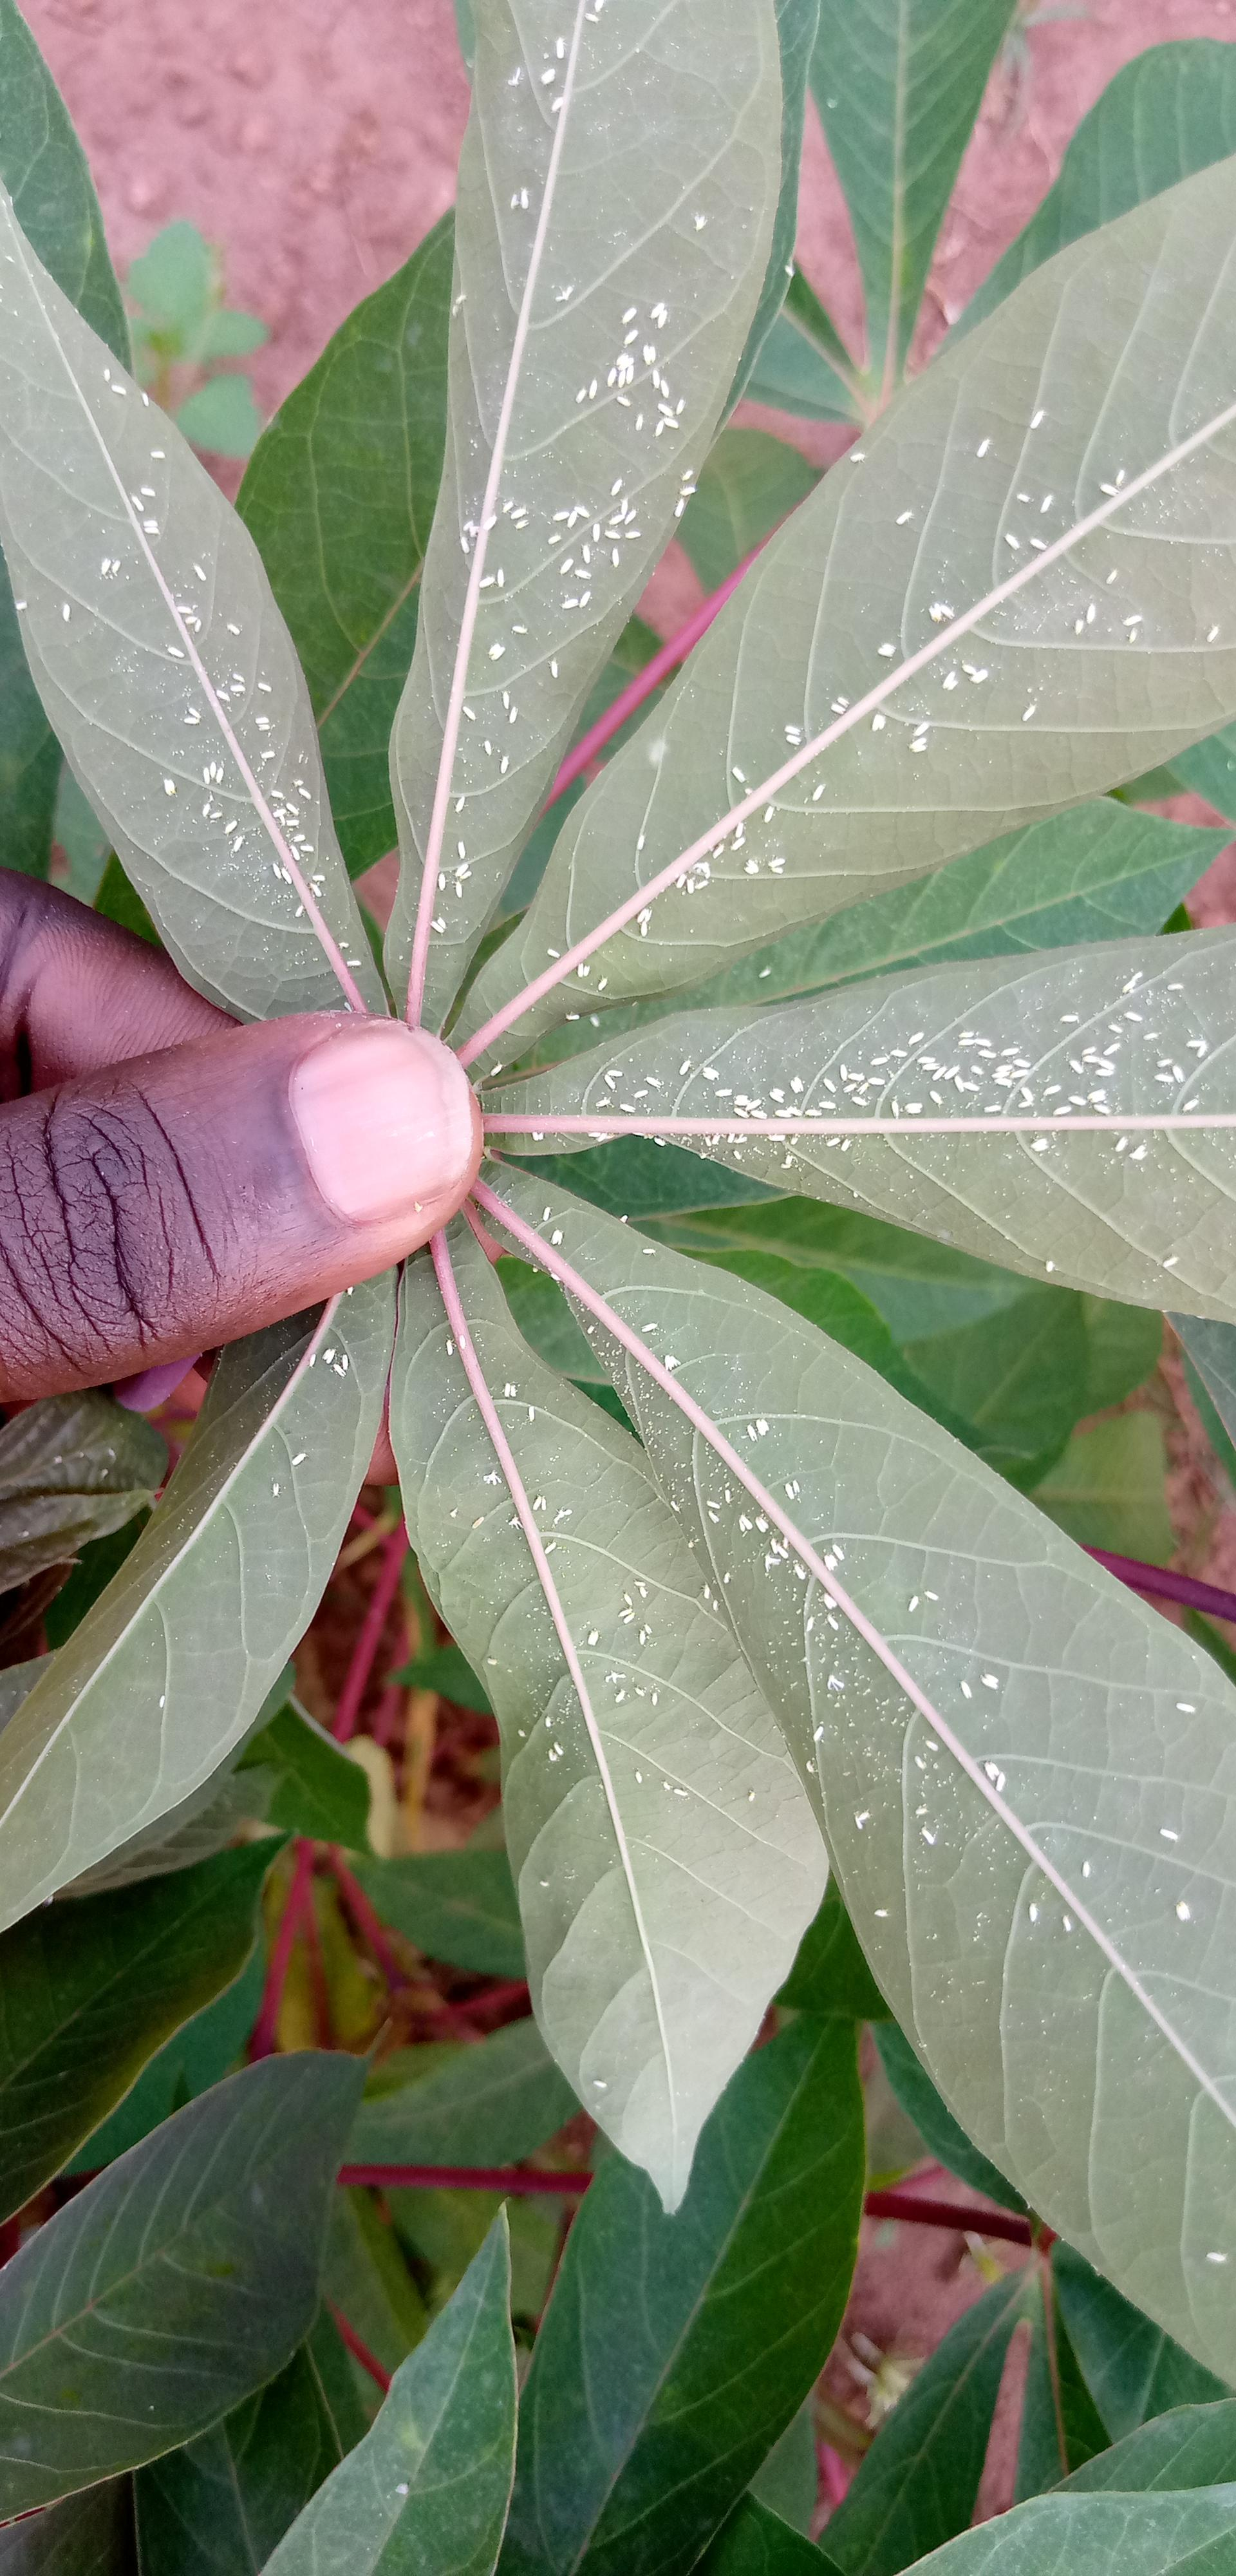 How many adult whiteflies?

317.